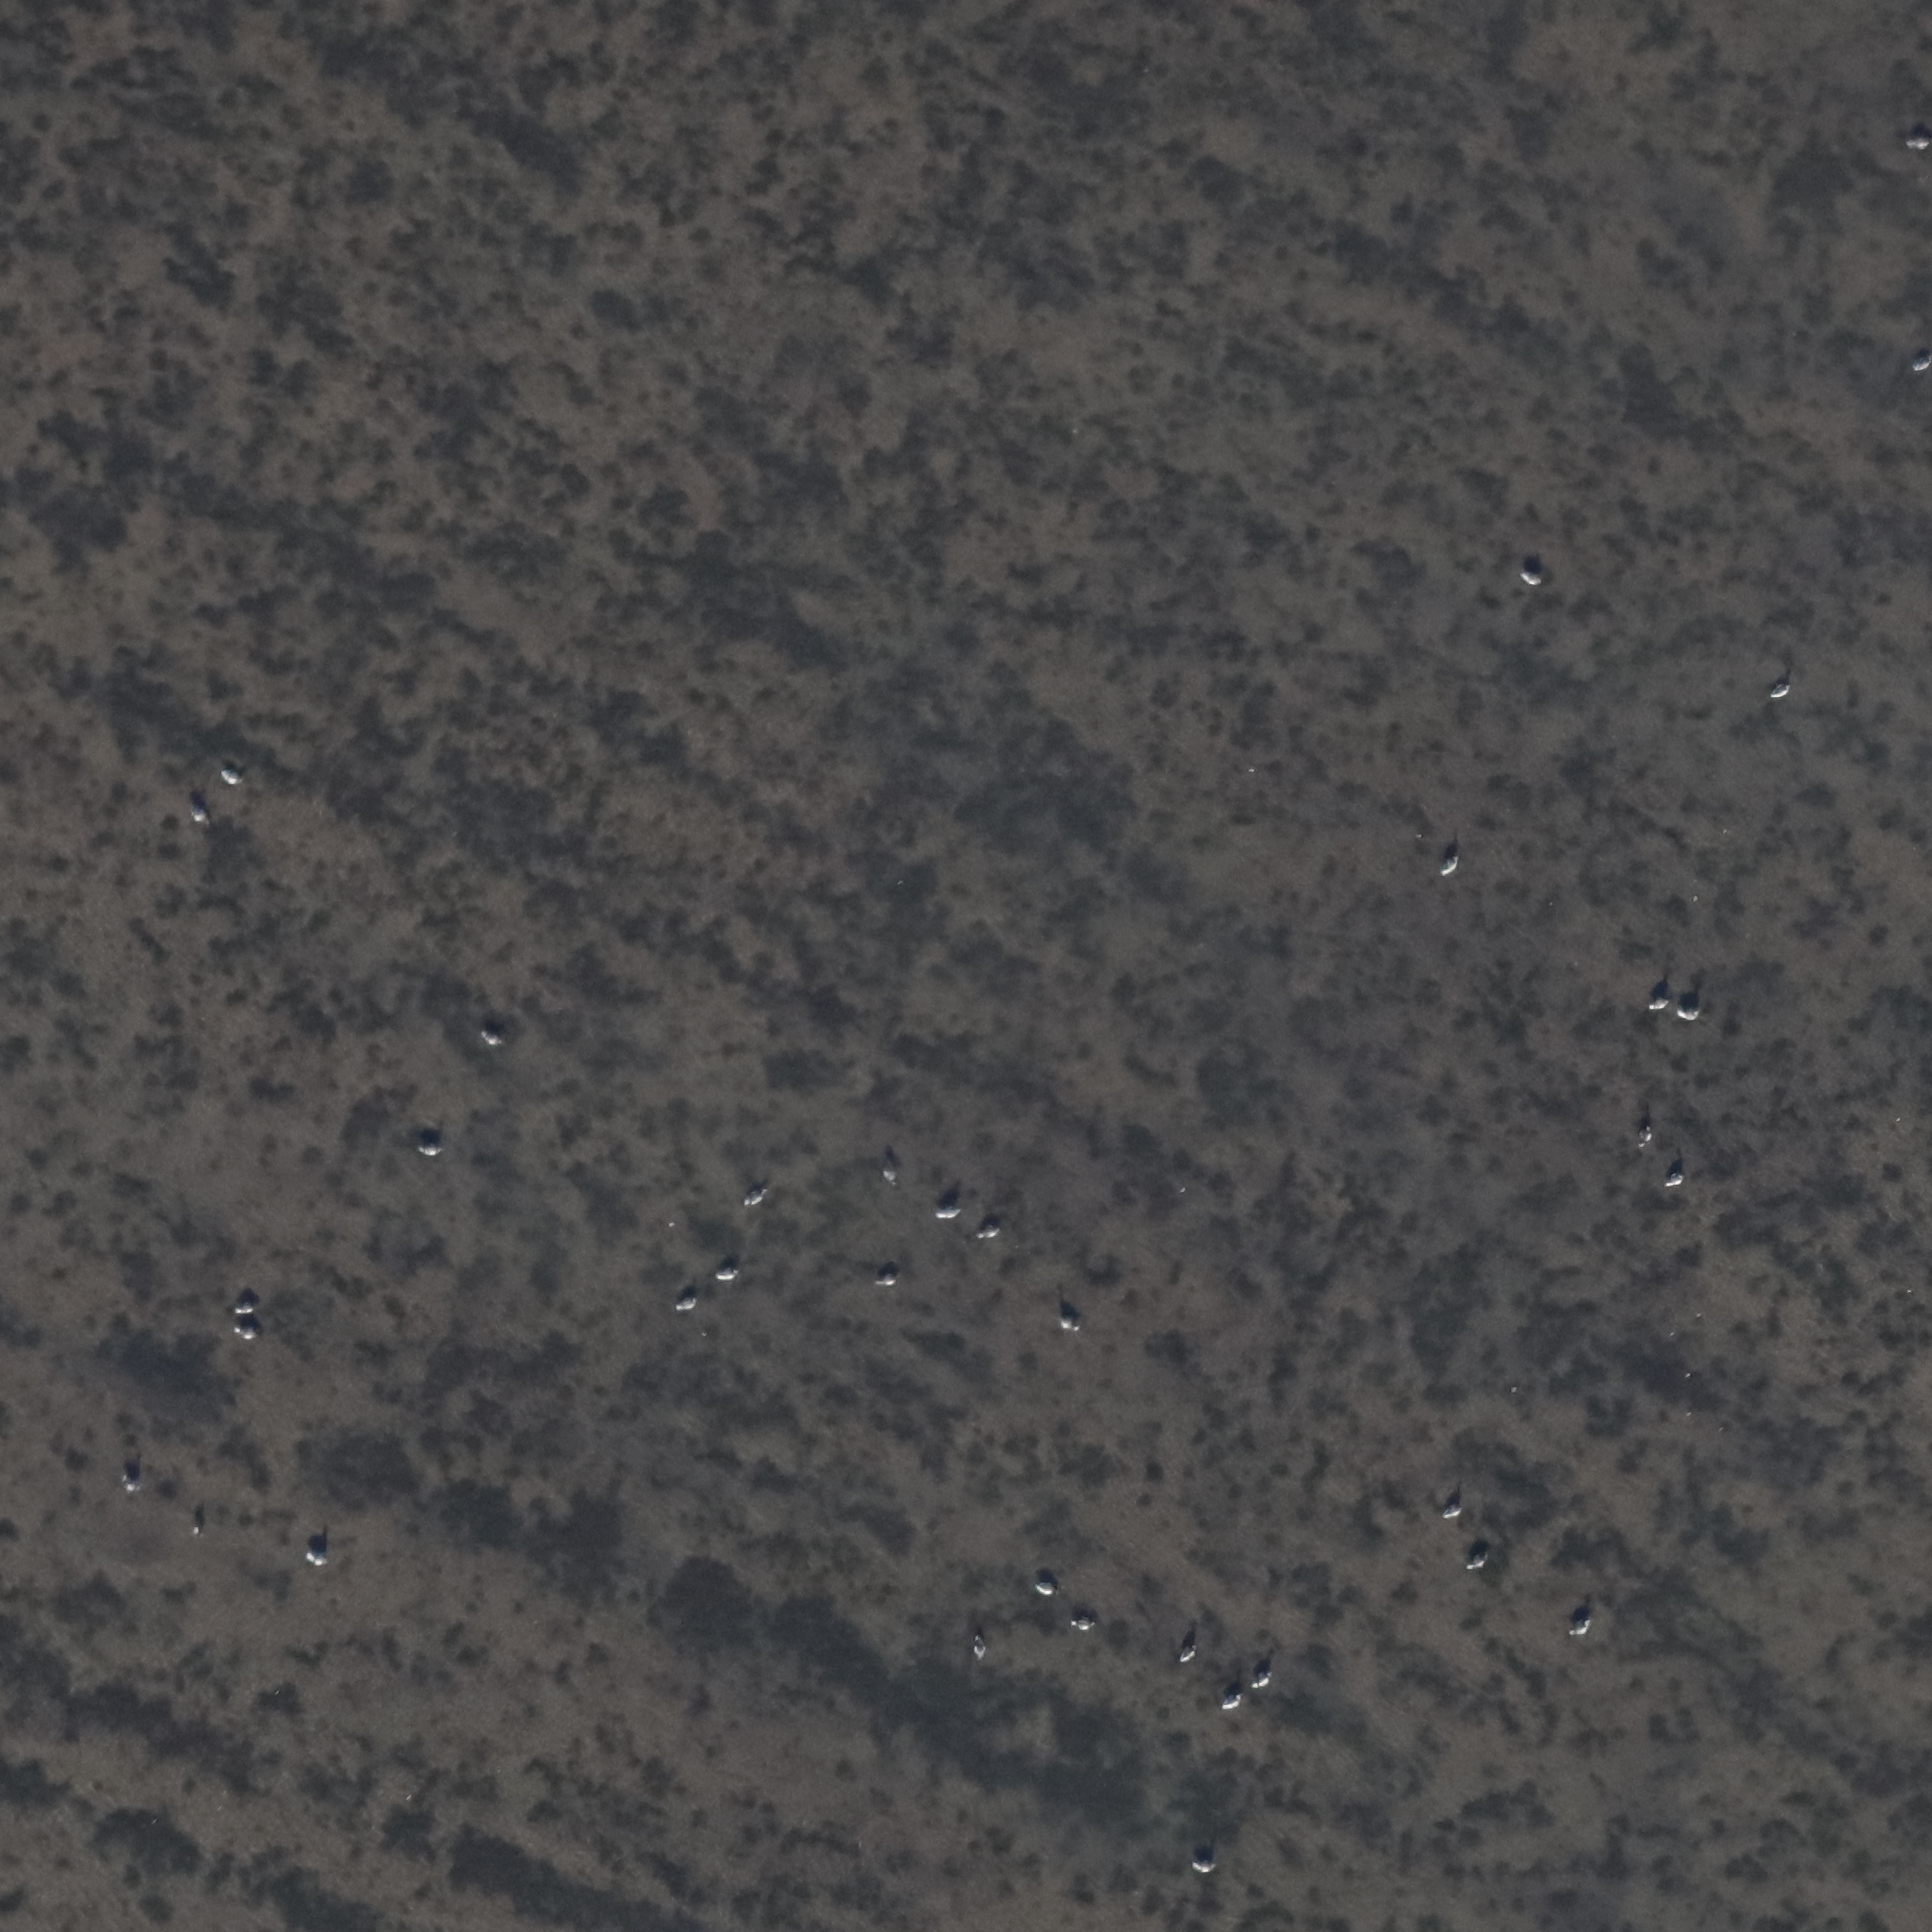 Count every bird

36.